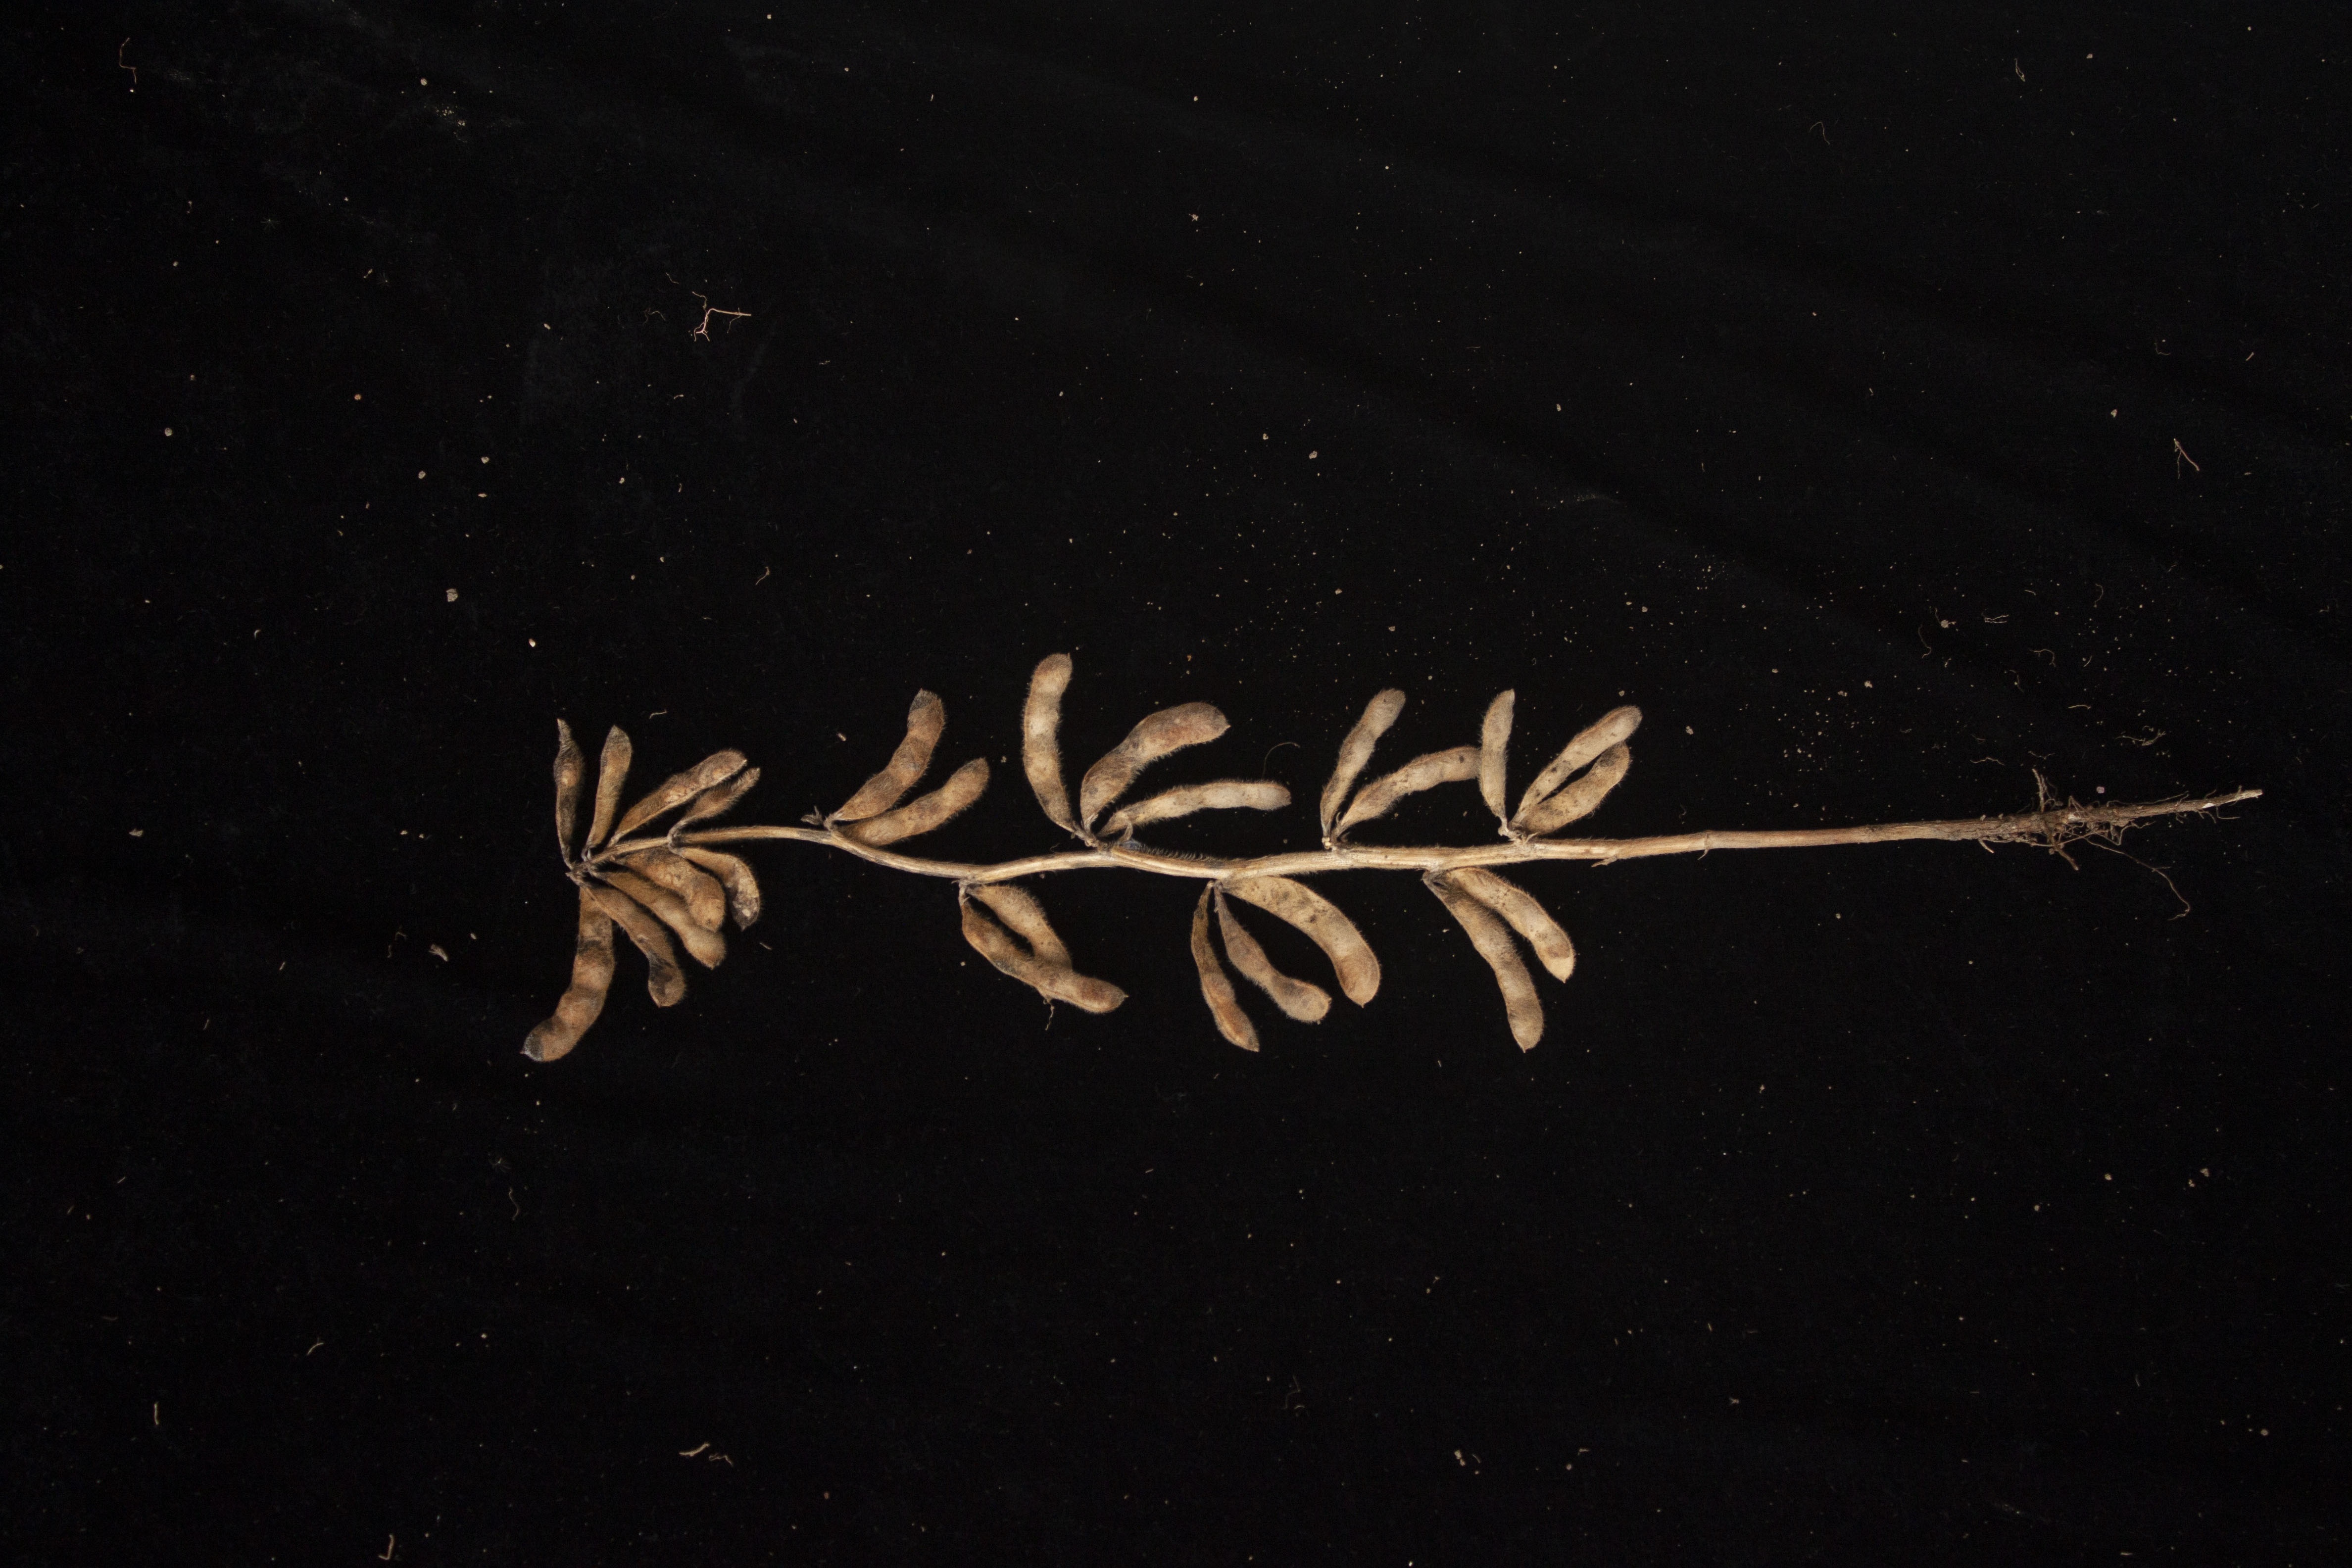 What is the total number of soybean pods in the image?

26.